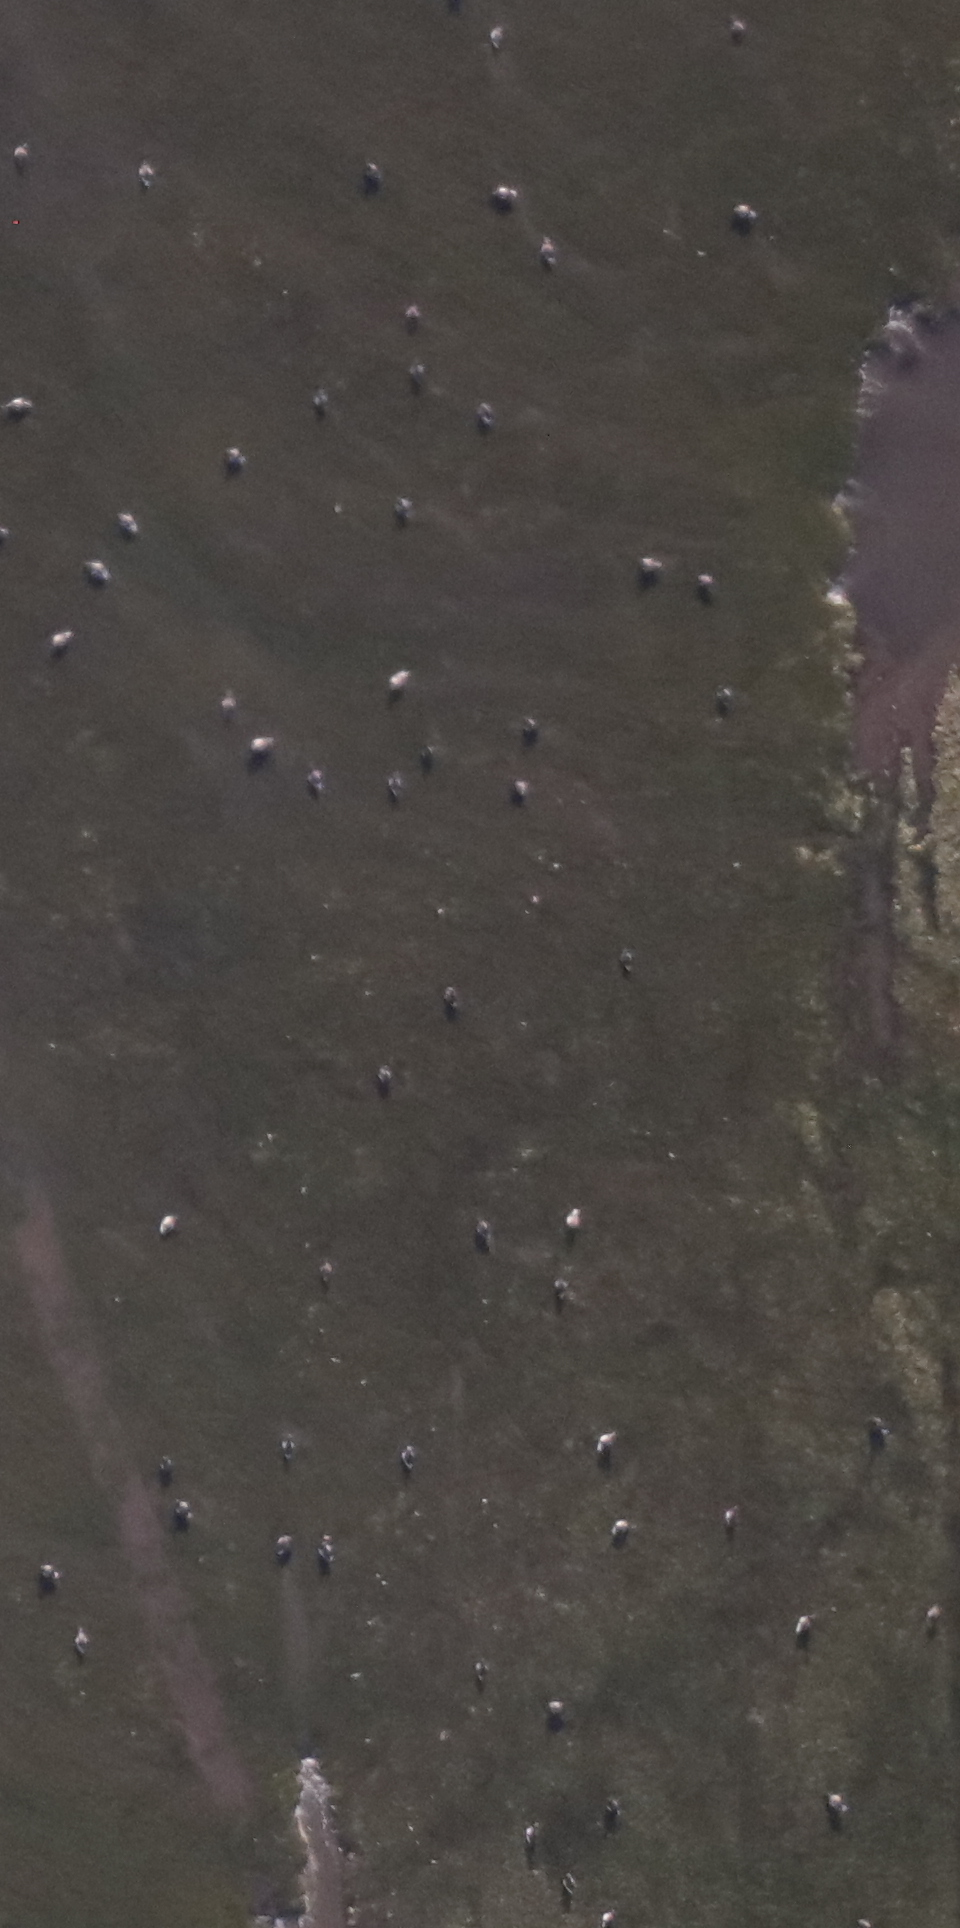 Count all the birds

58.